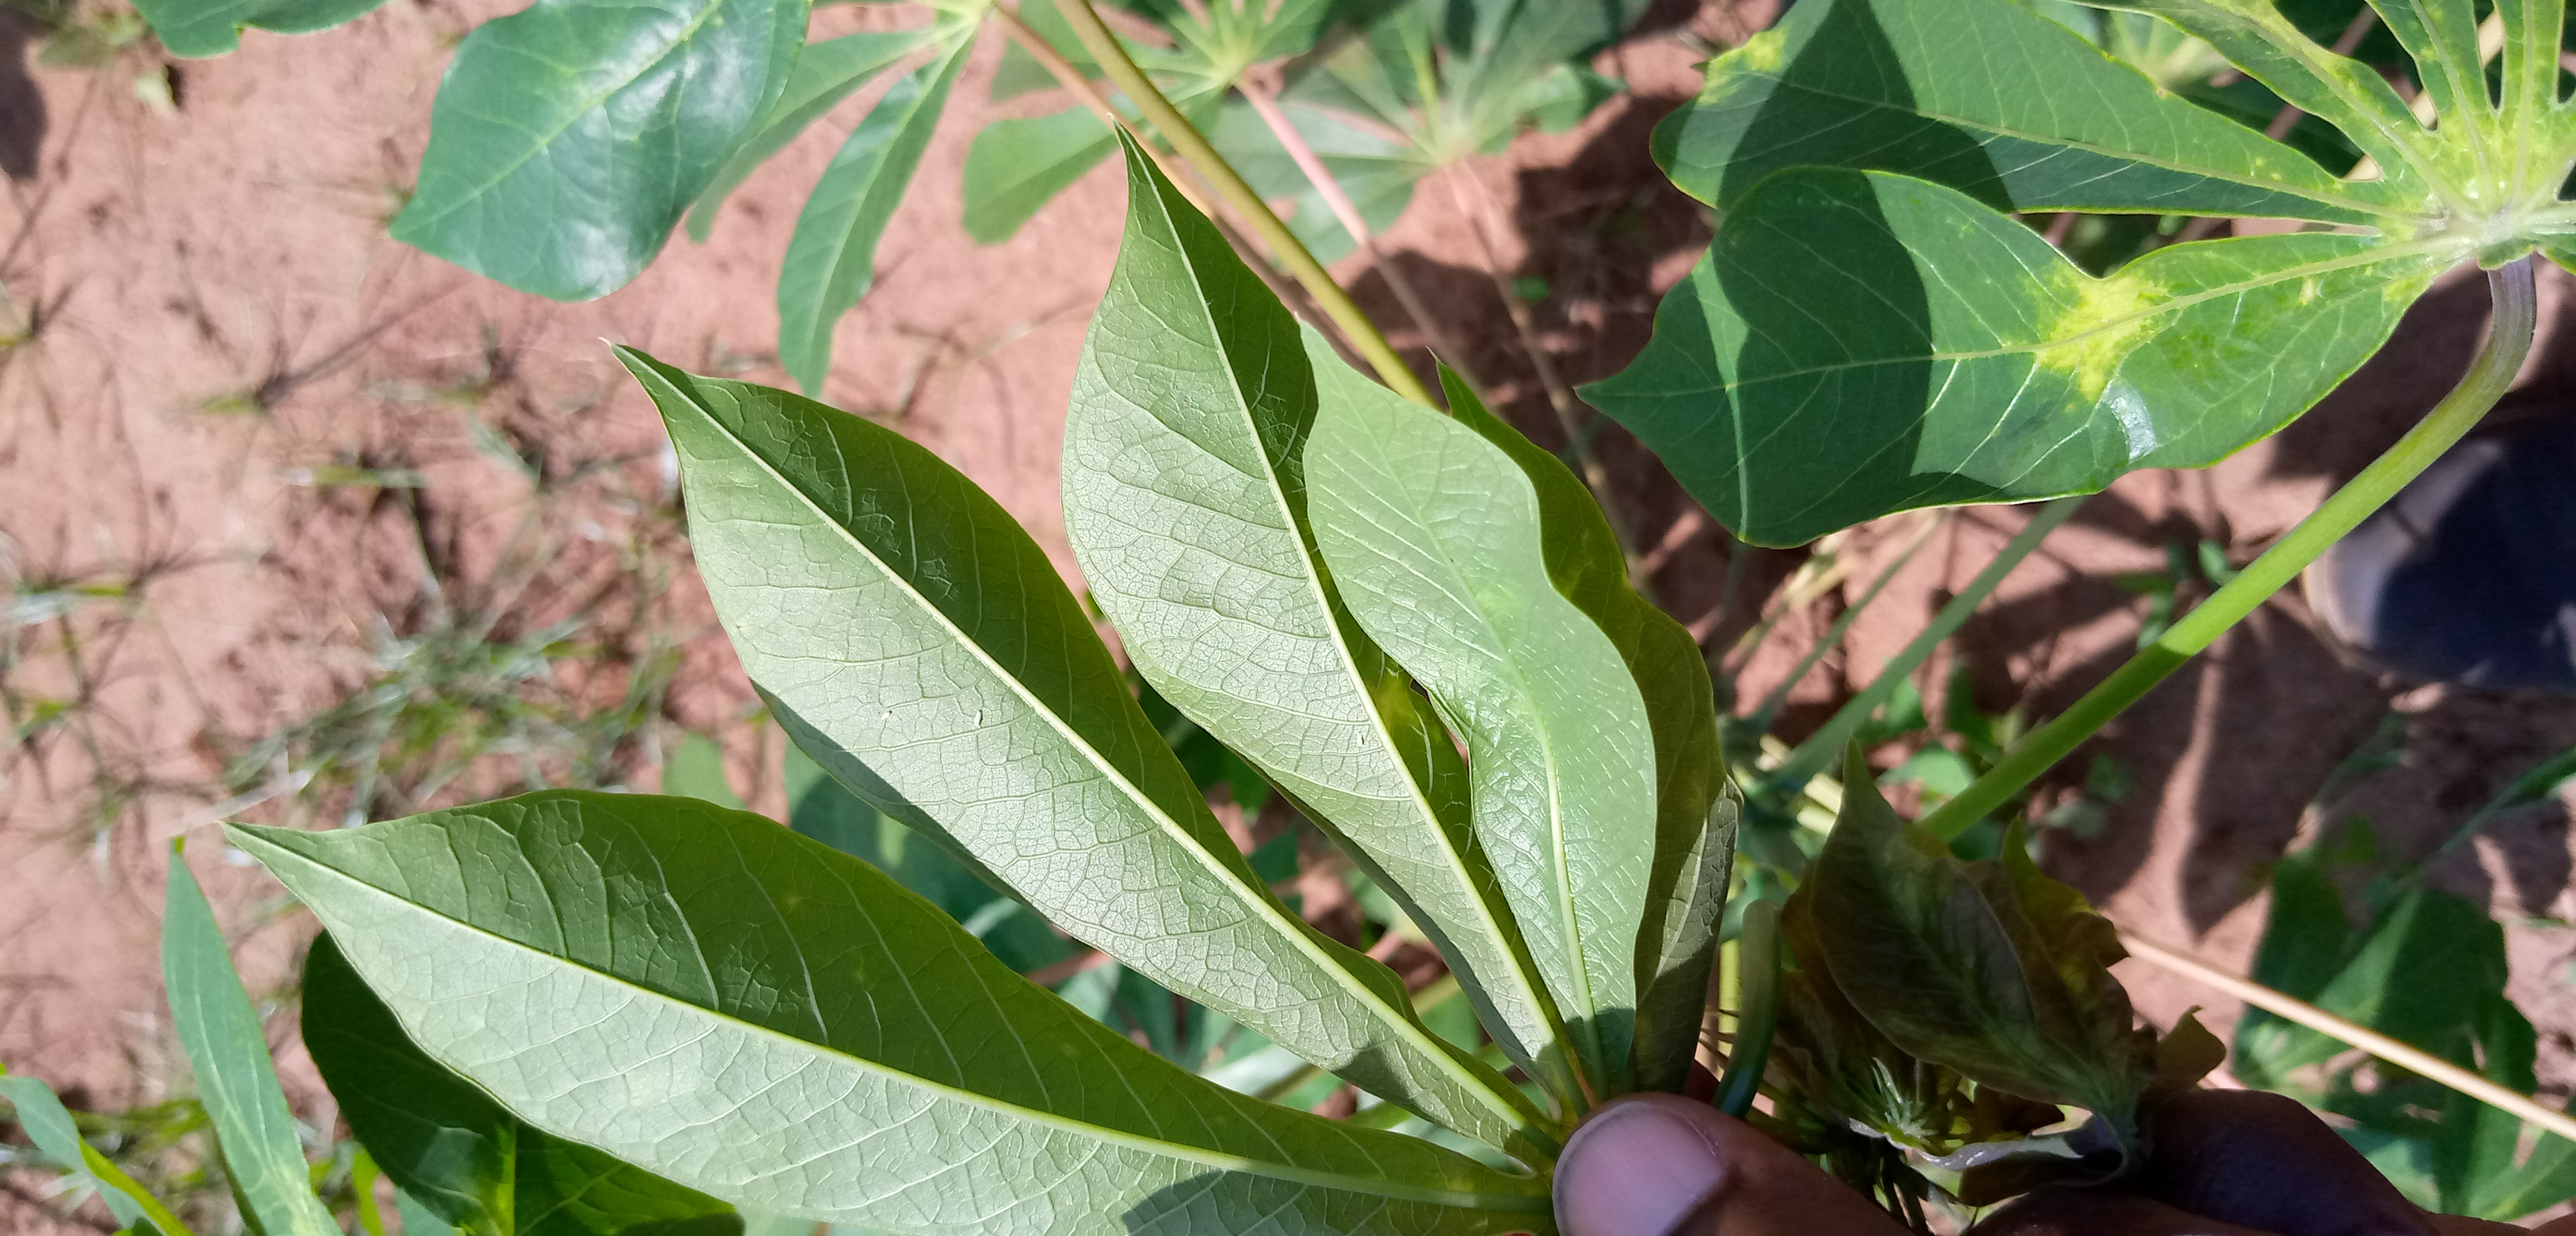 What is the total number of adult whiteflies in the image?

3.